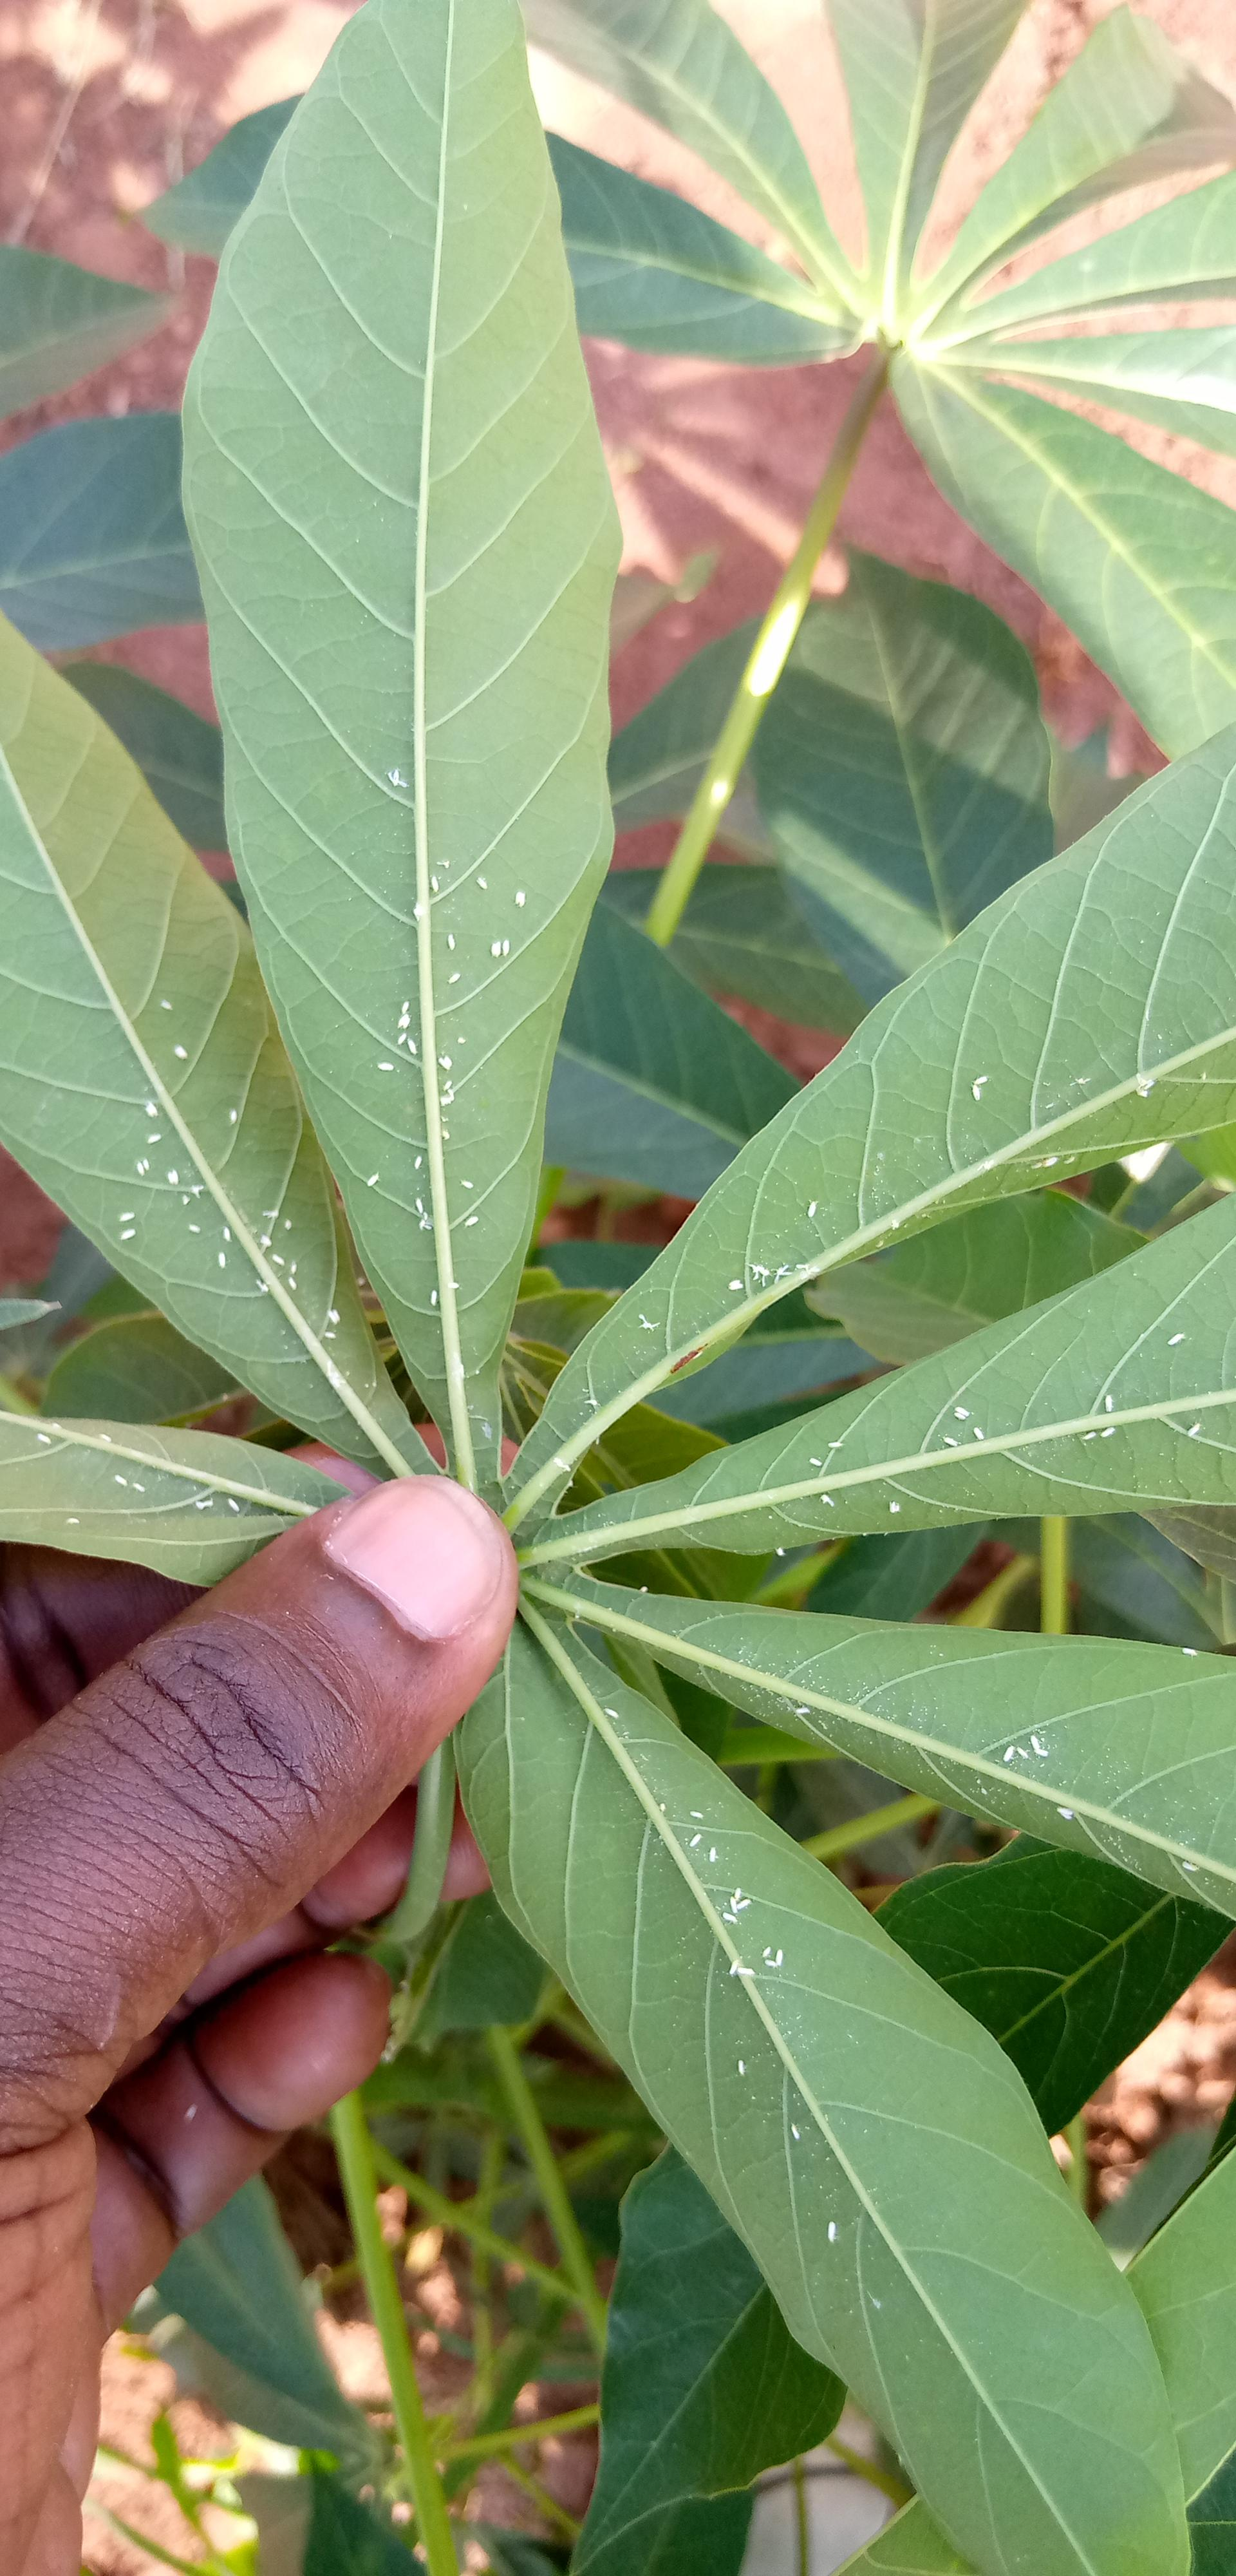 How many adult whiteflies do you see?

111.